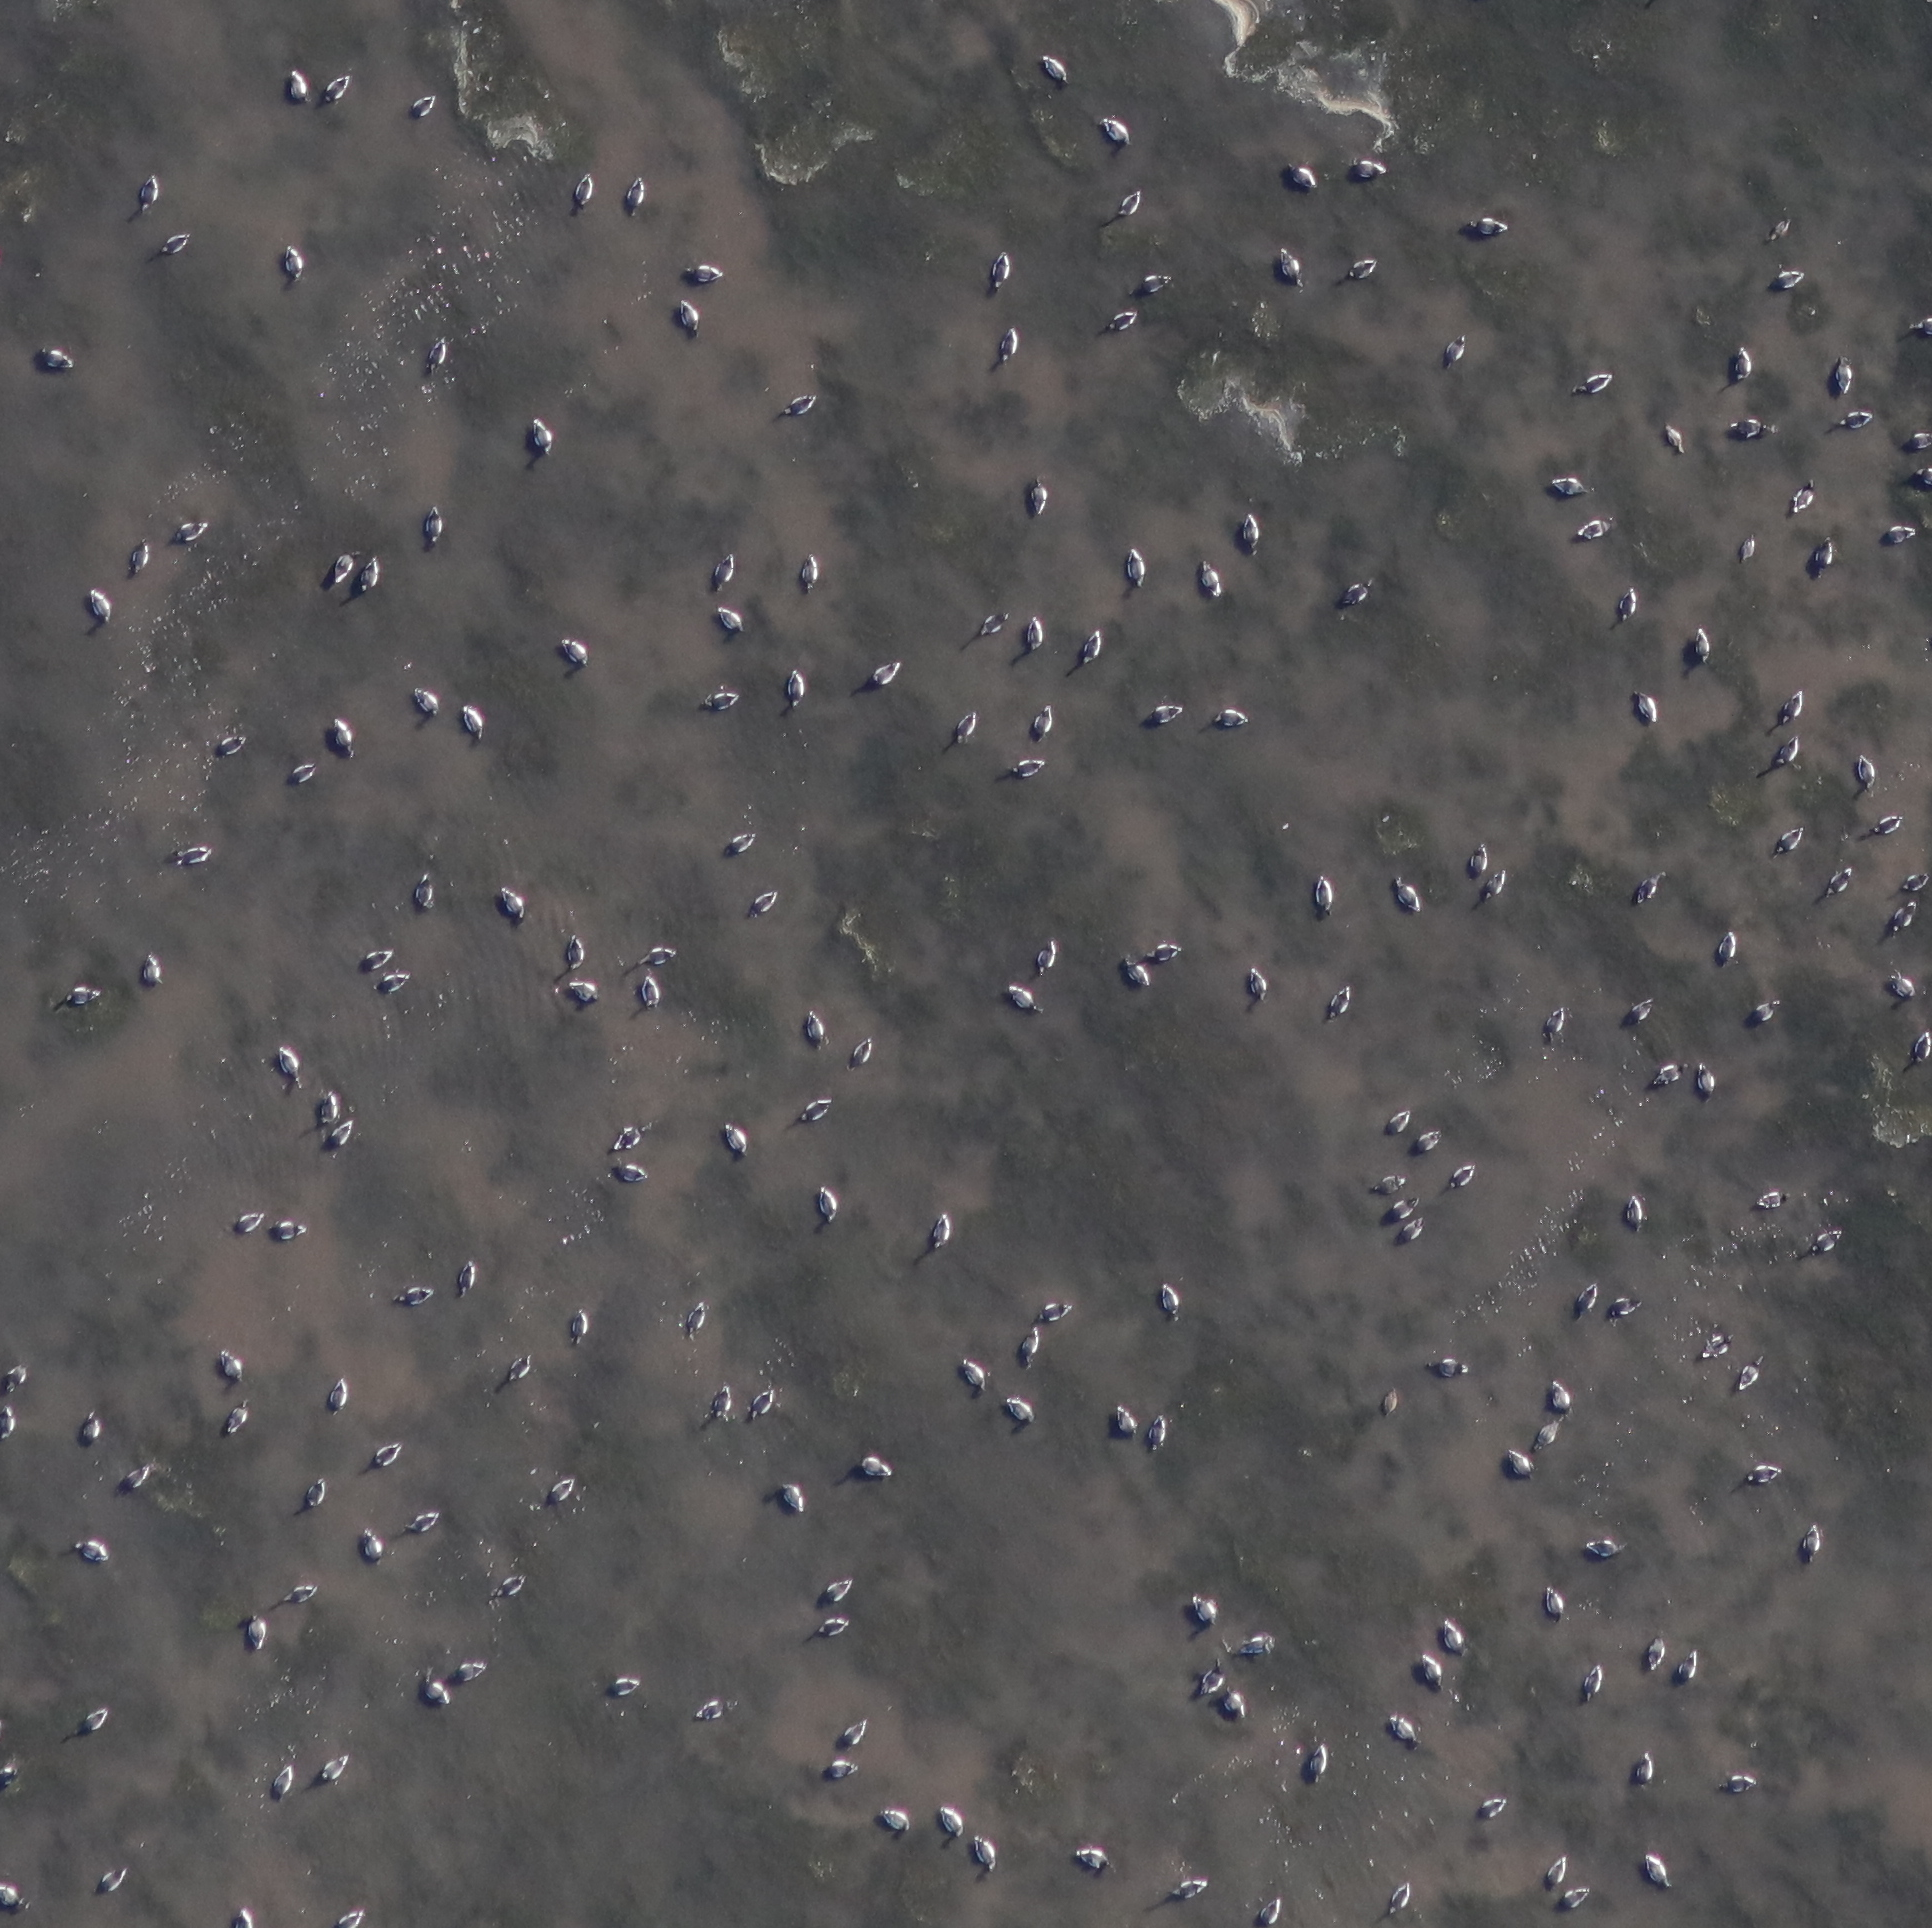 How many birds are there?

224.